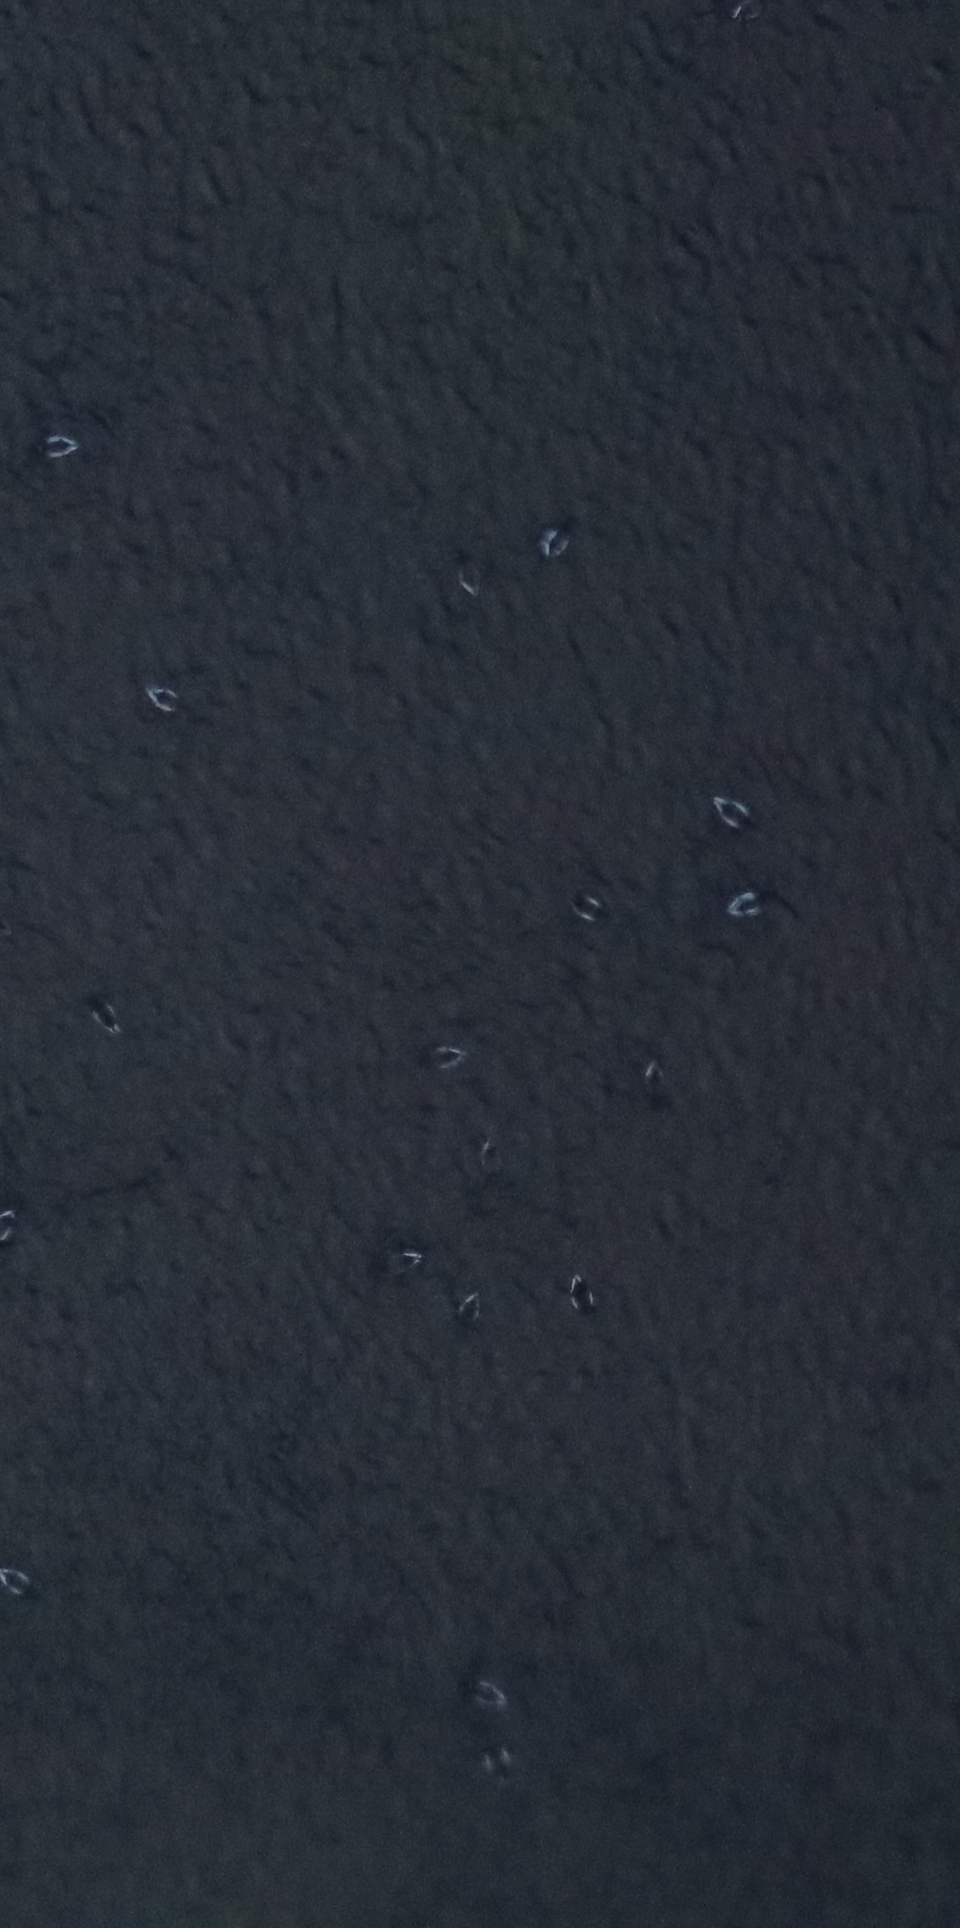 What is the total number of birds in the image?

19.